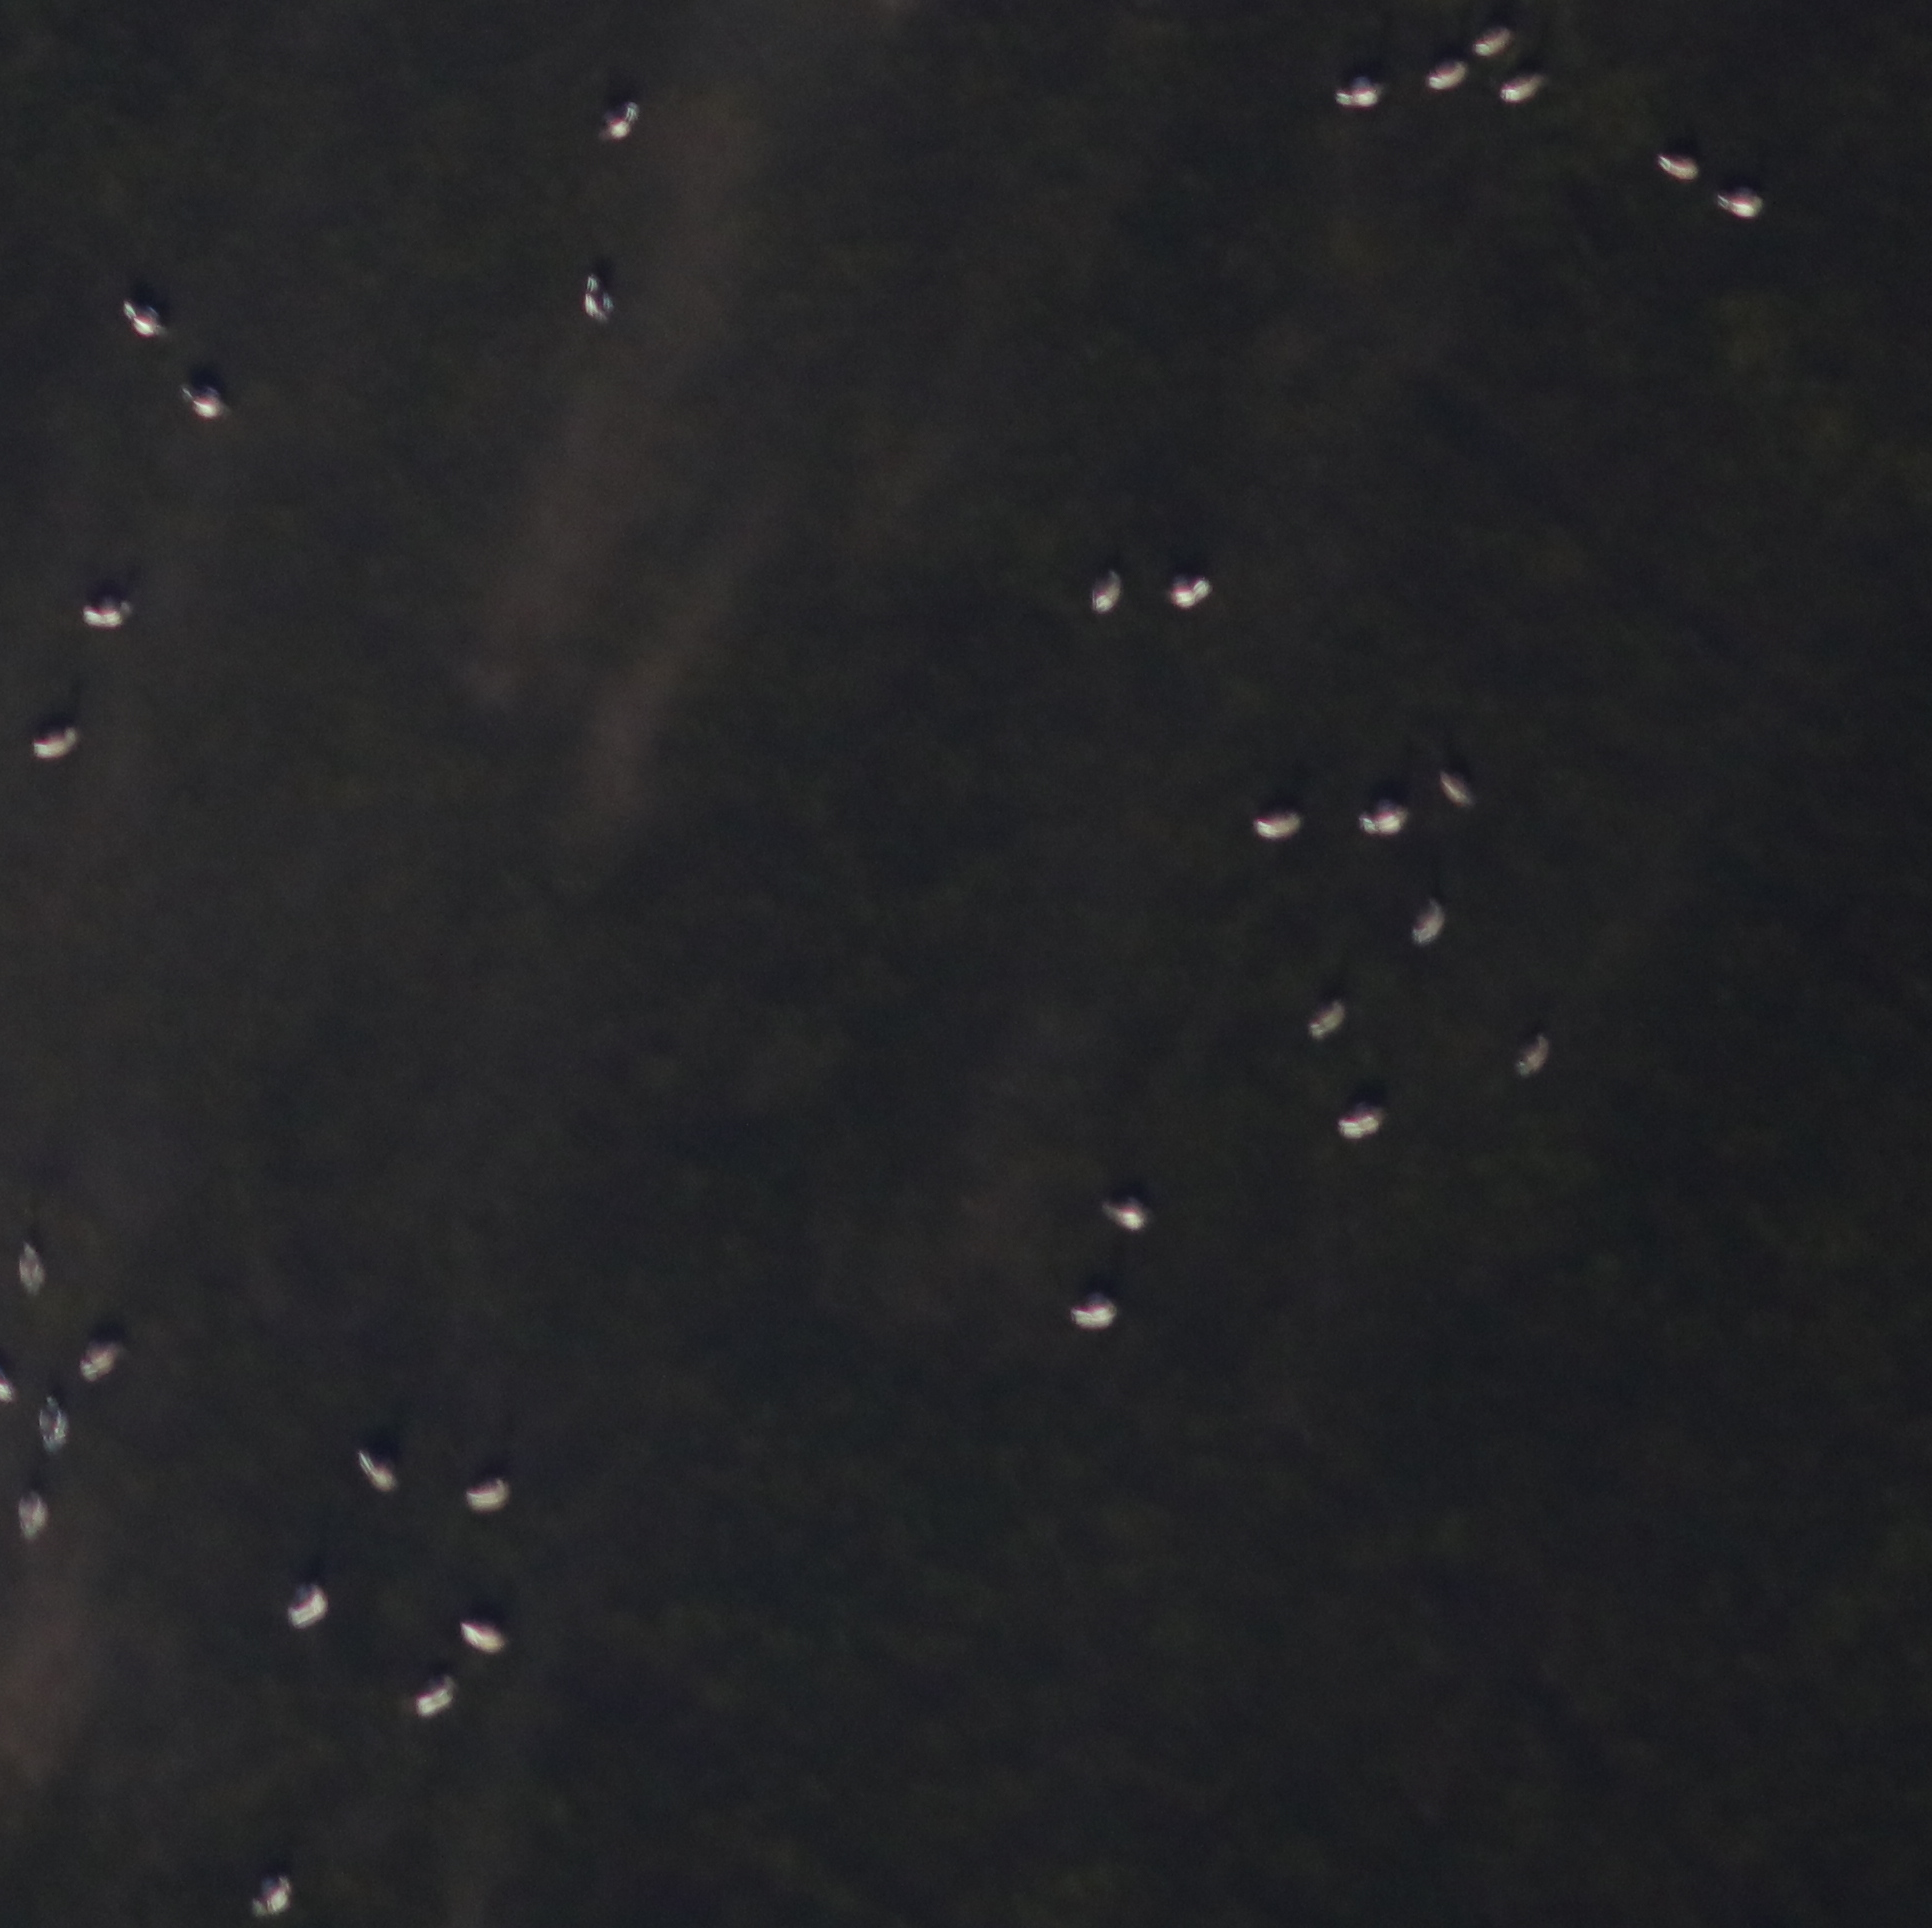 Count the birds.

33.